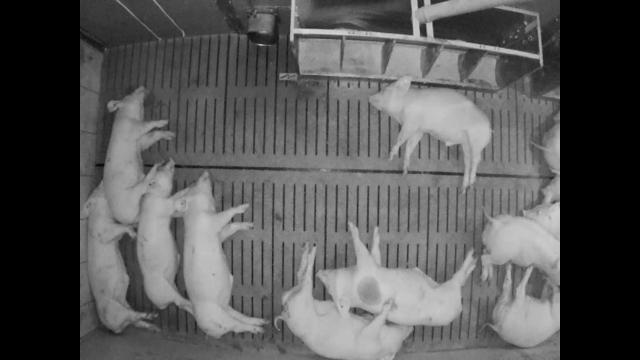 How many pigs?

12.